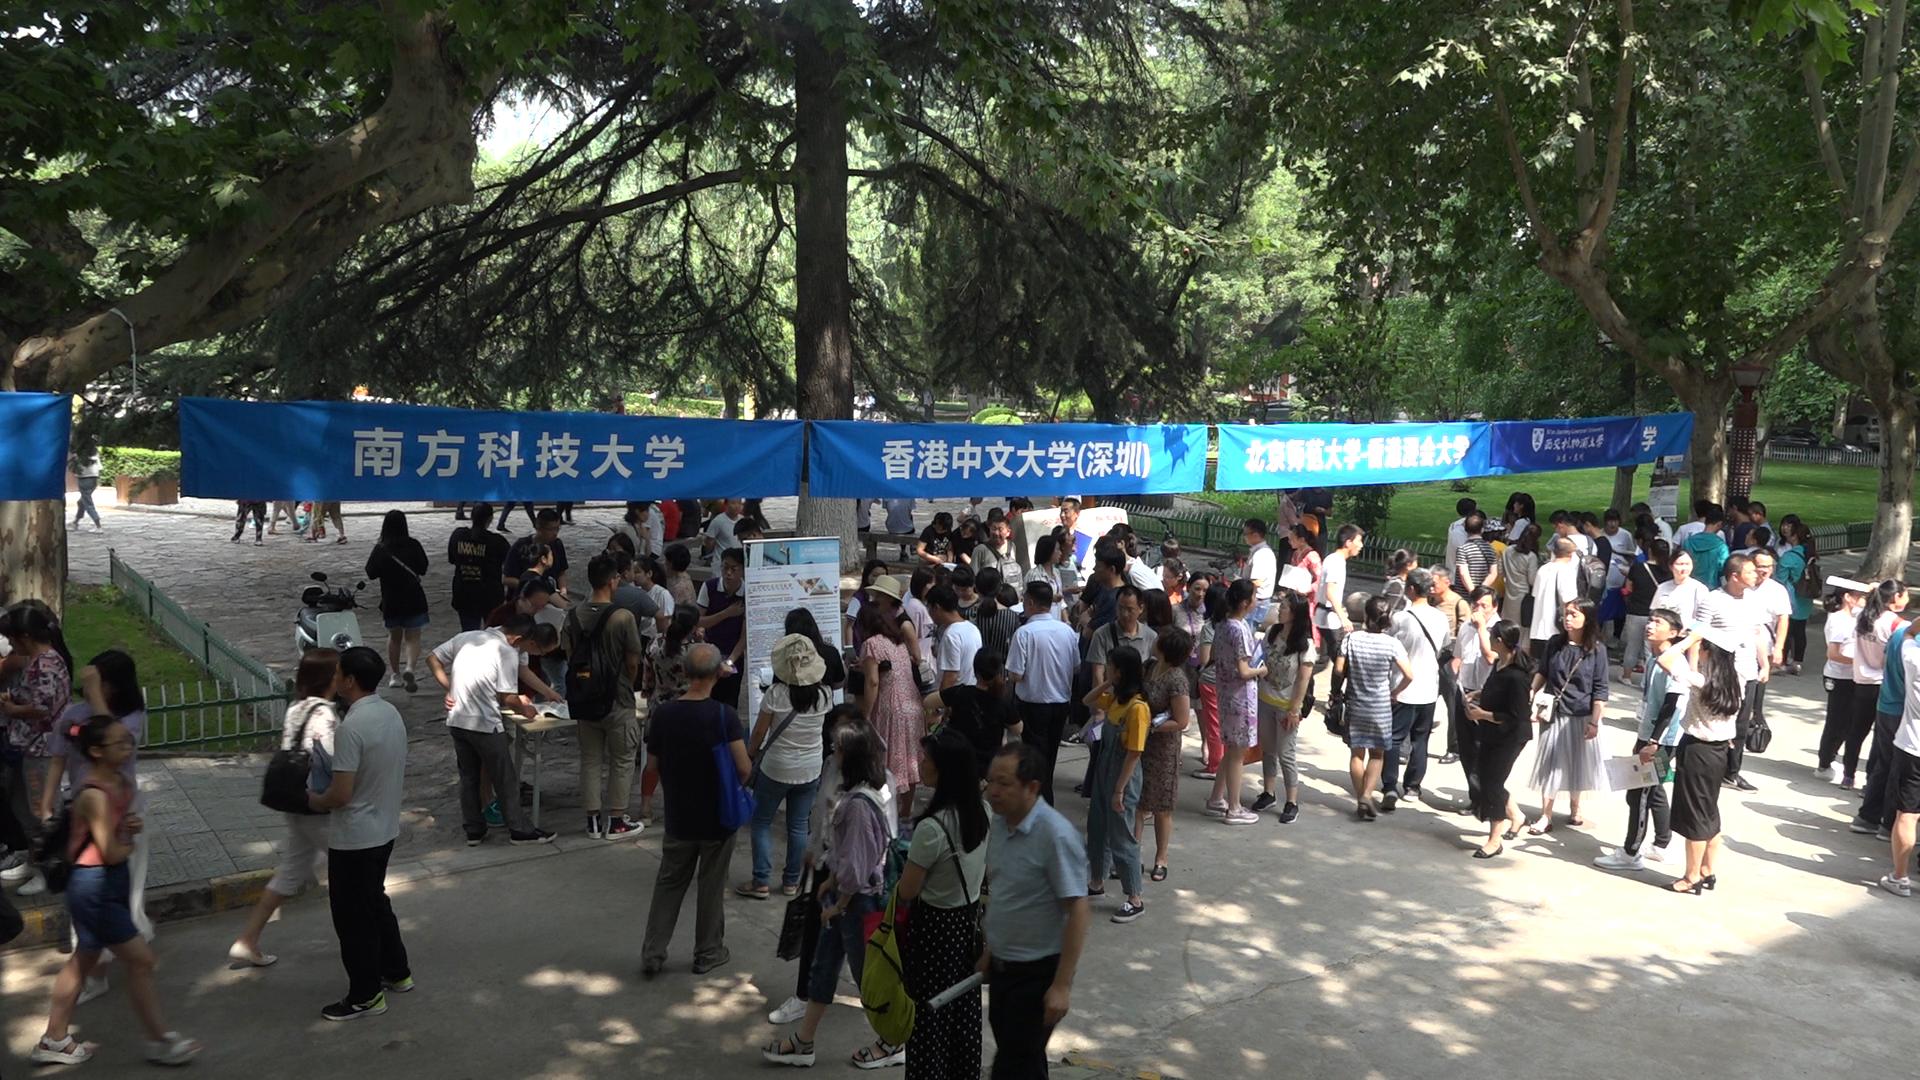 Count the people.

108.